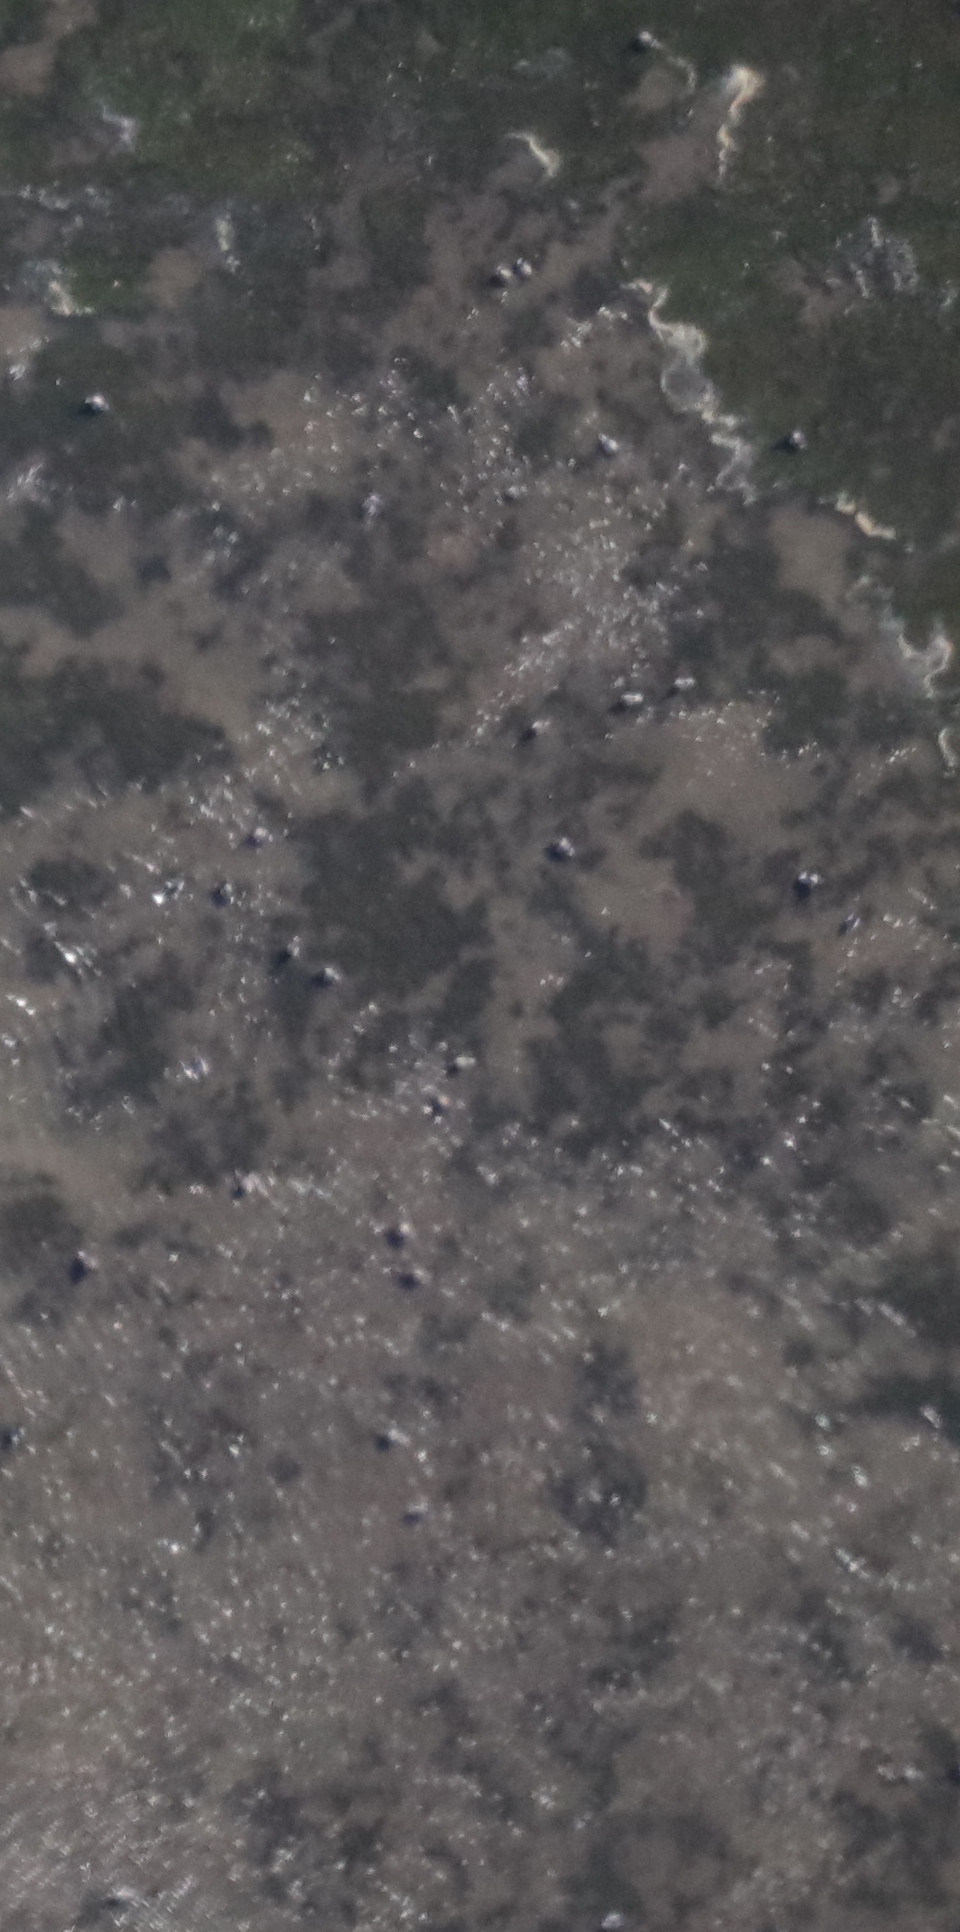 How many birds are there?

30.